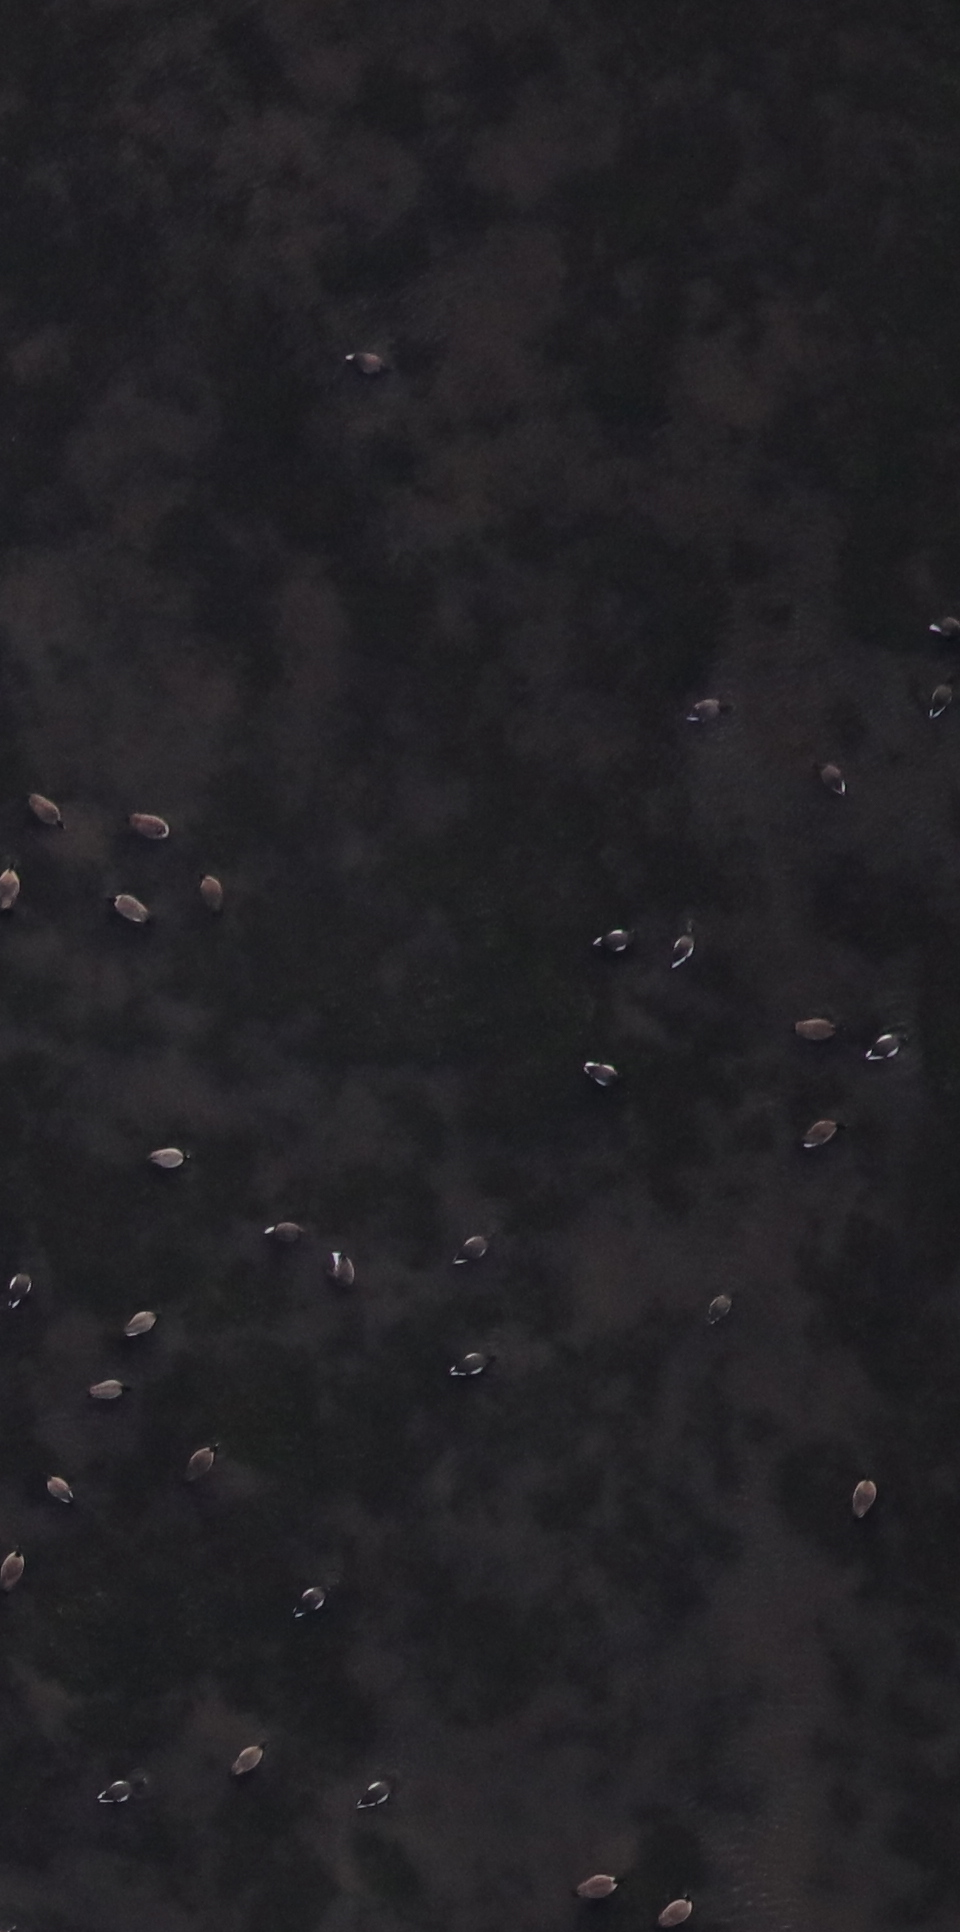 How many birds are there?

35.